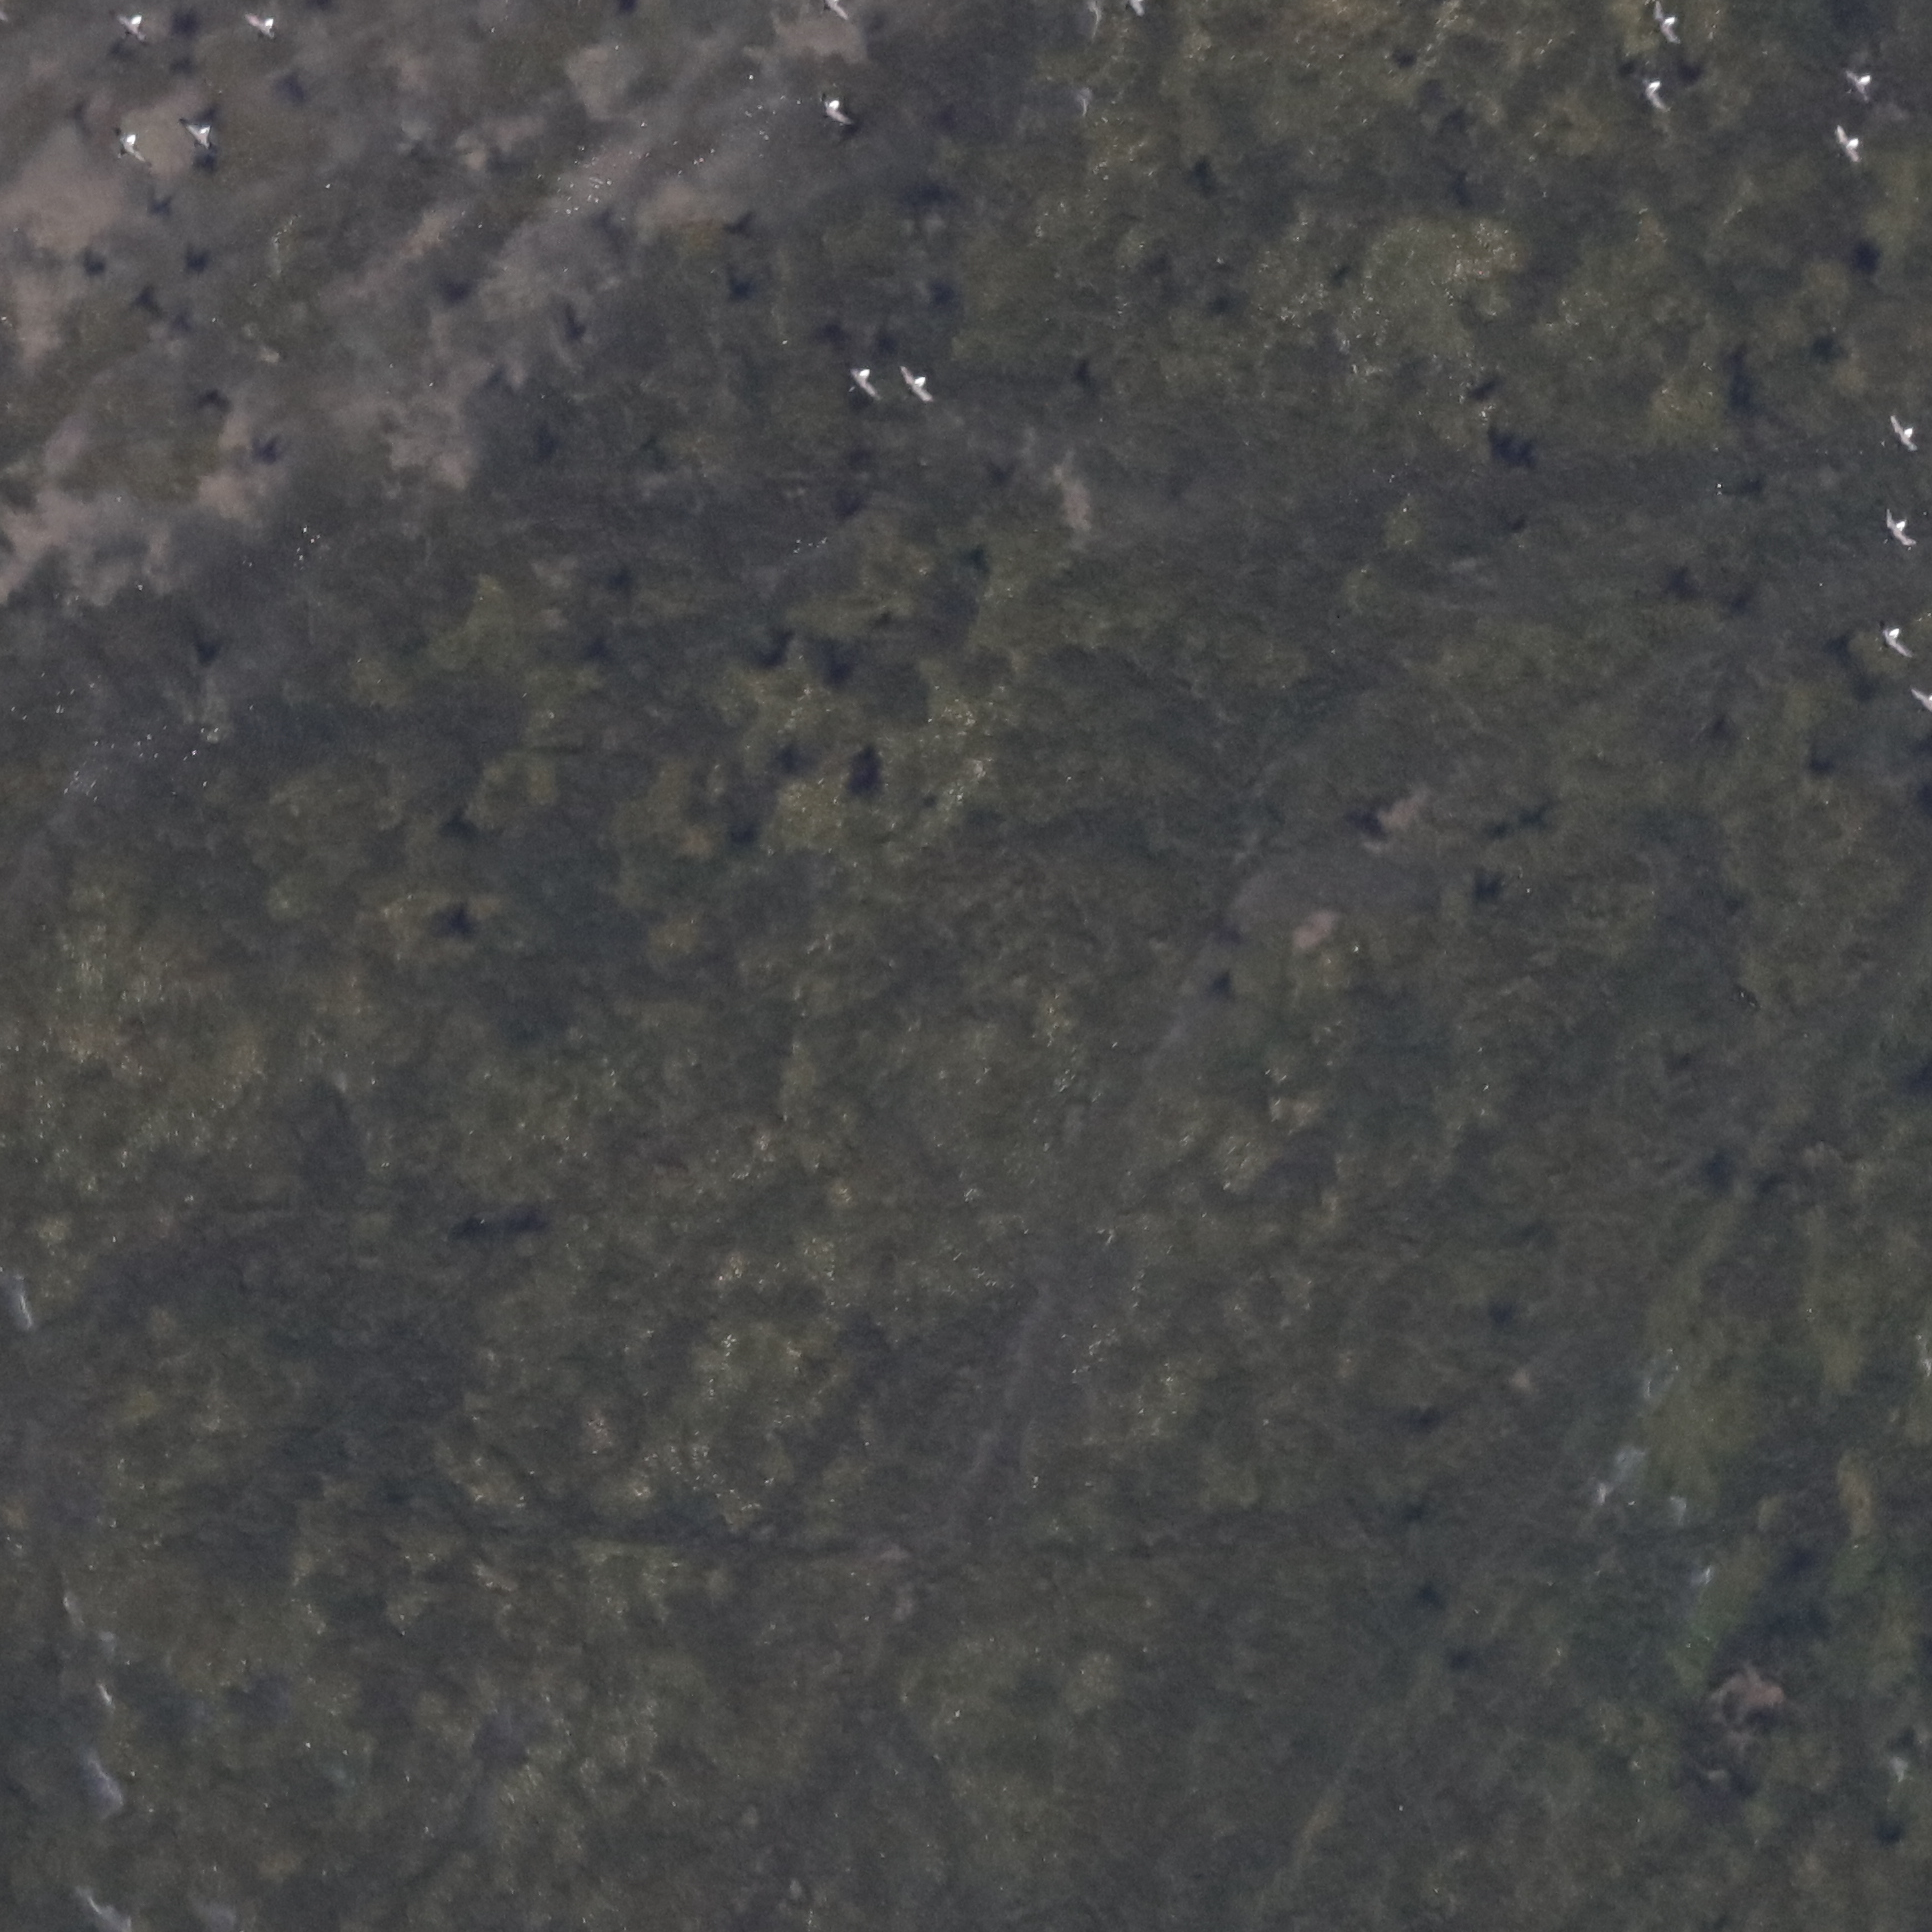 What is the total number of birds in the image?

16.